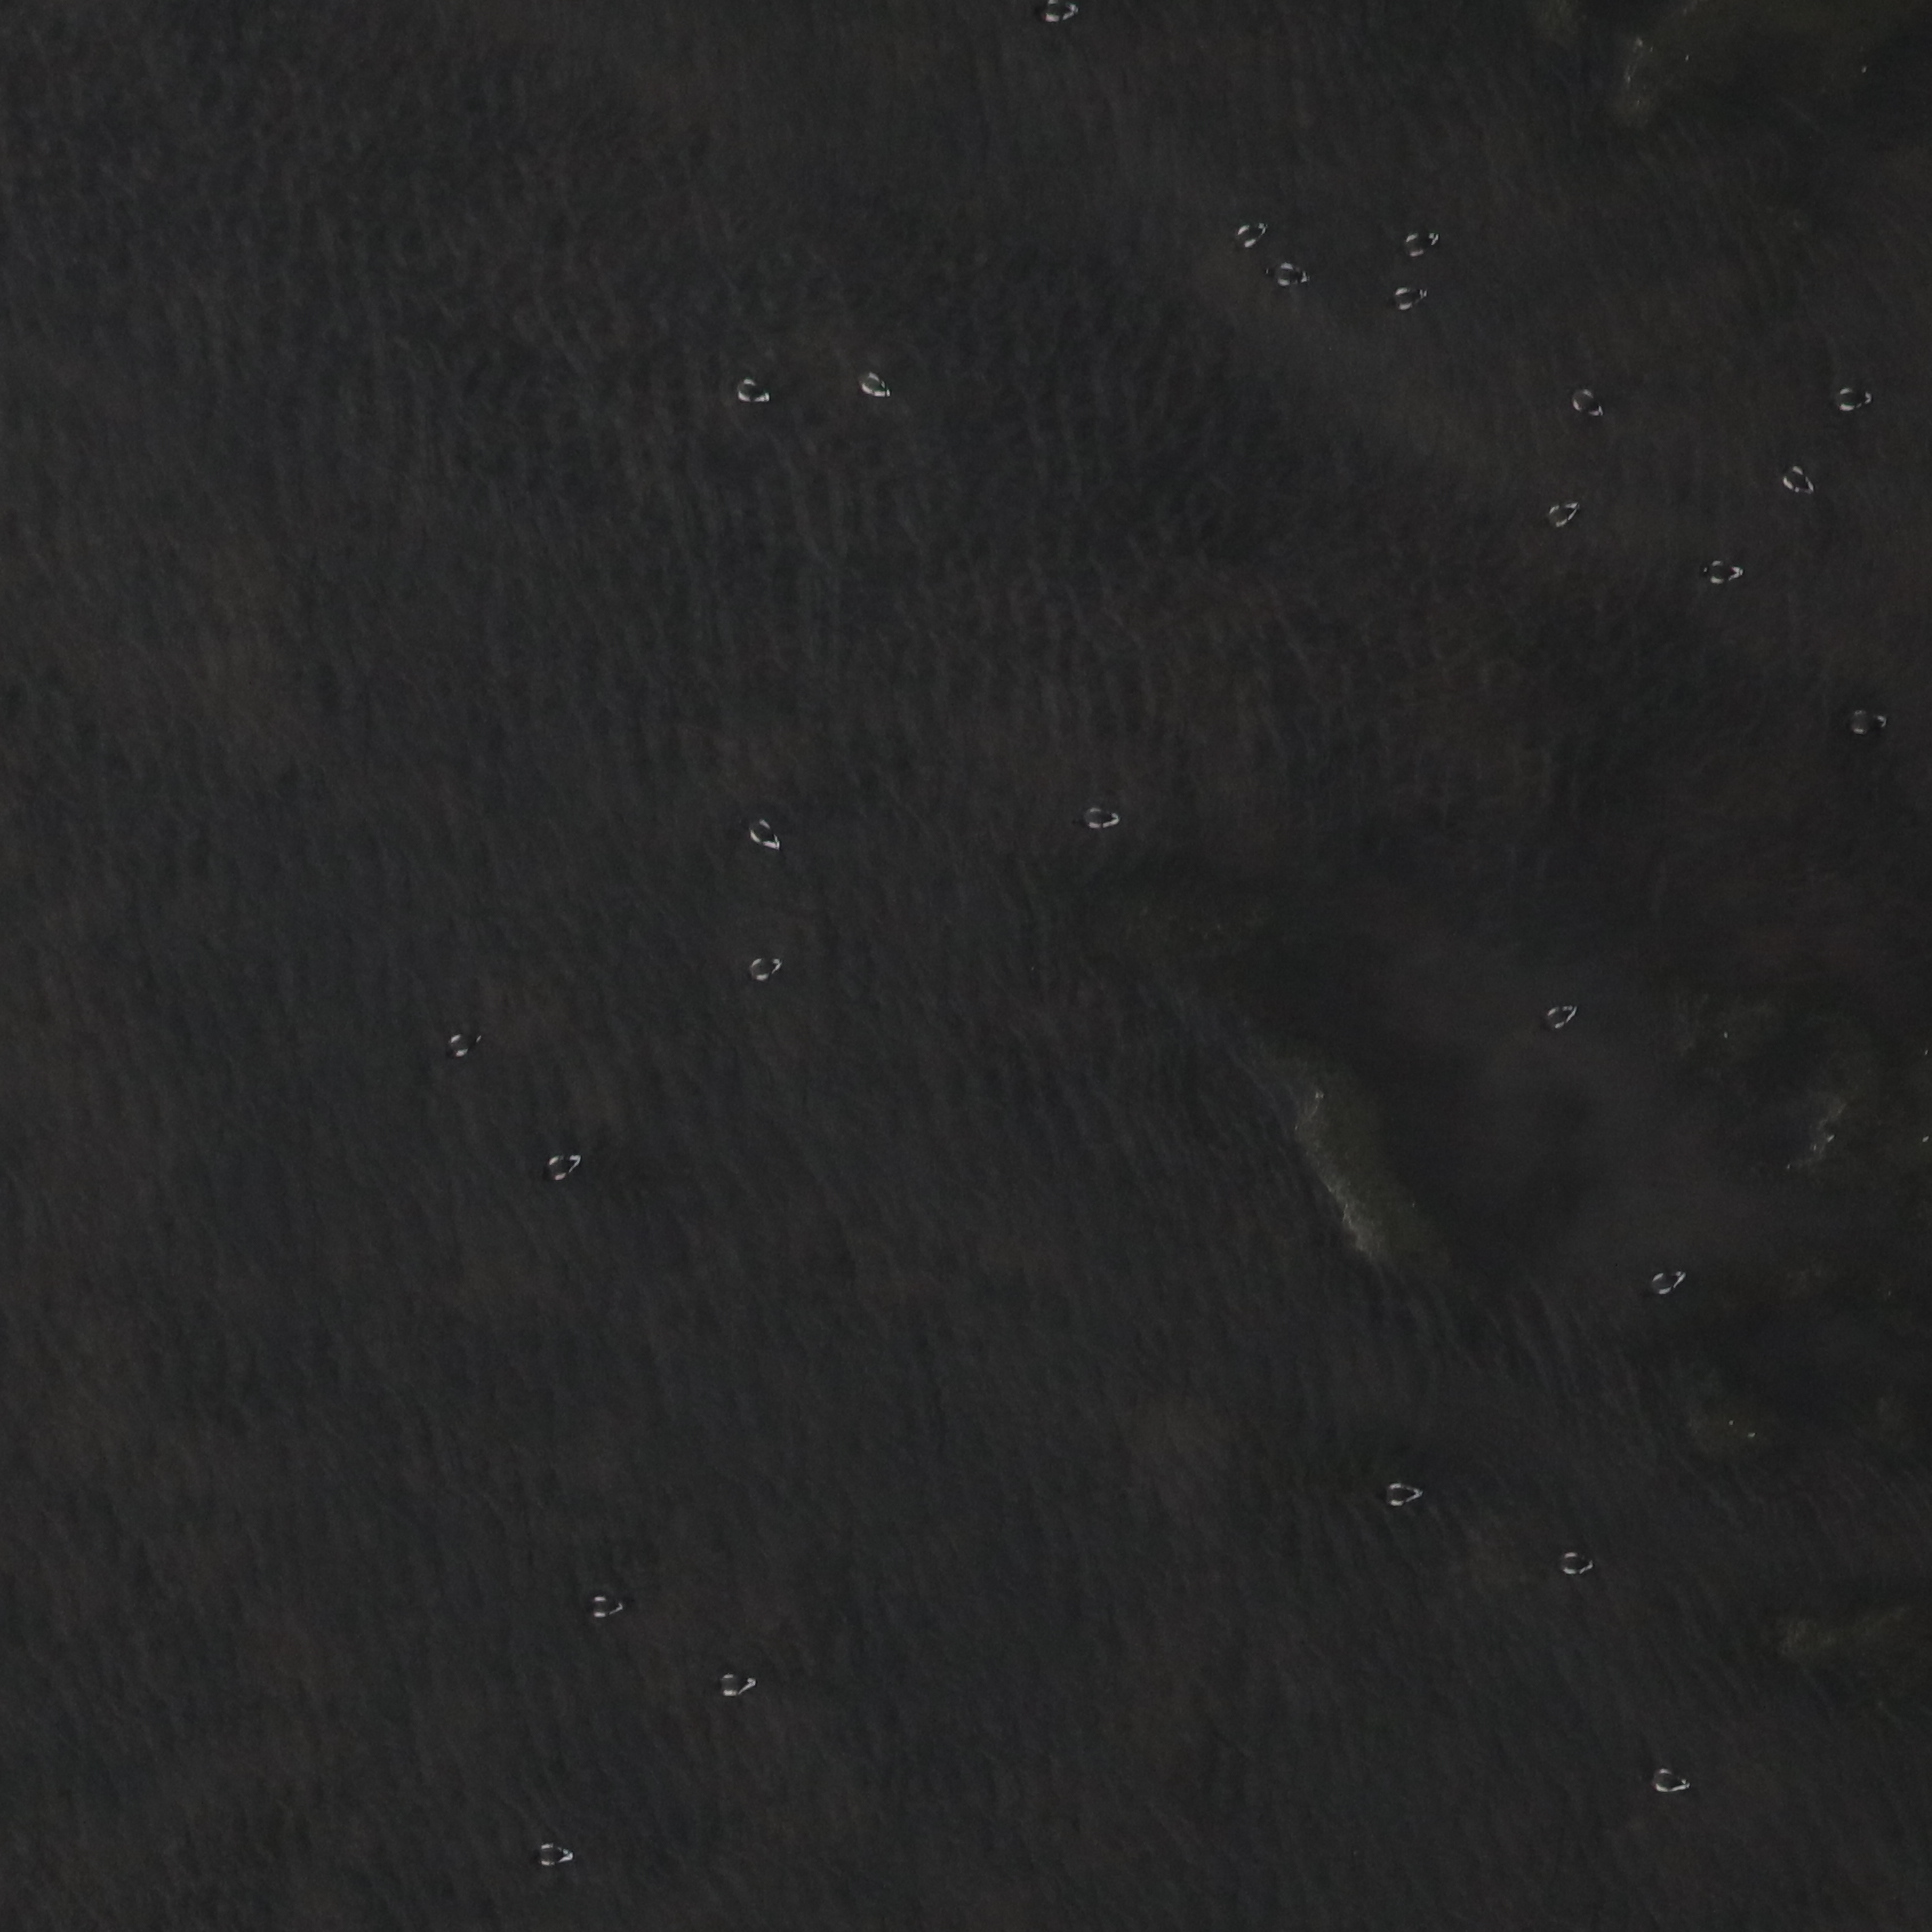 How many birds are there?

26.